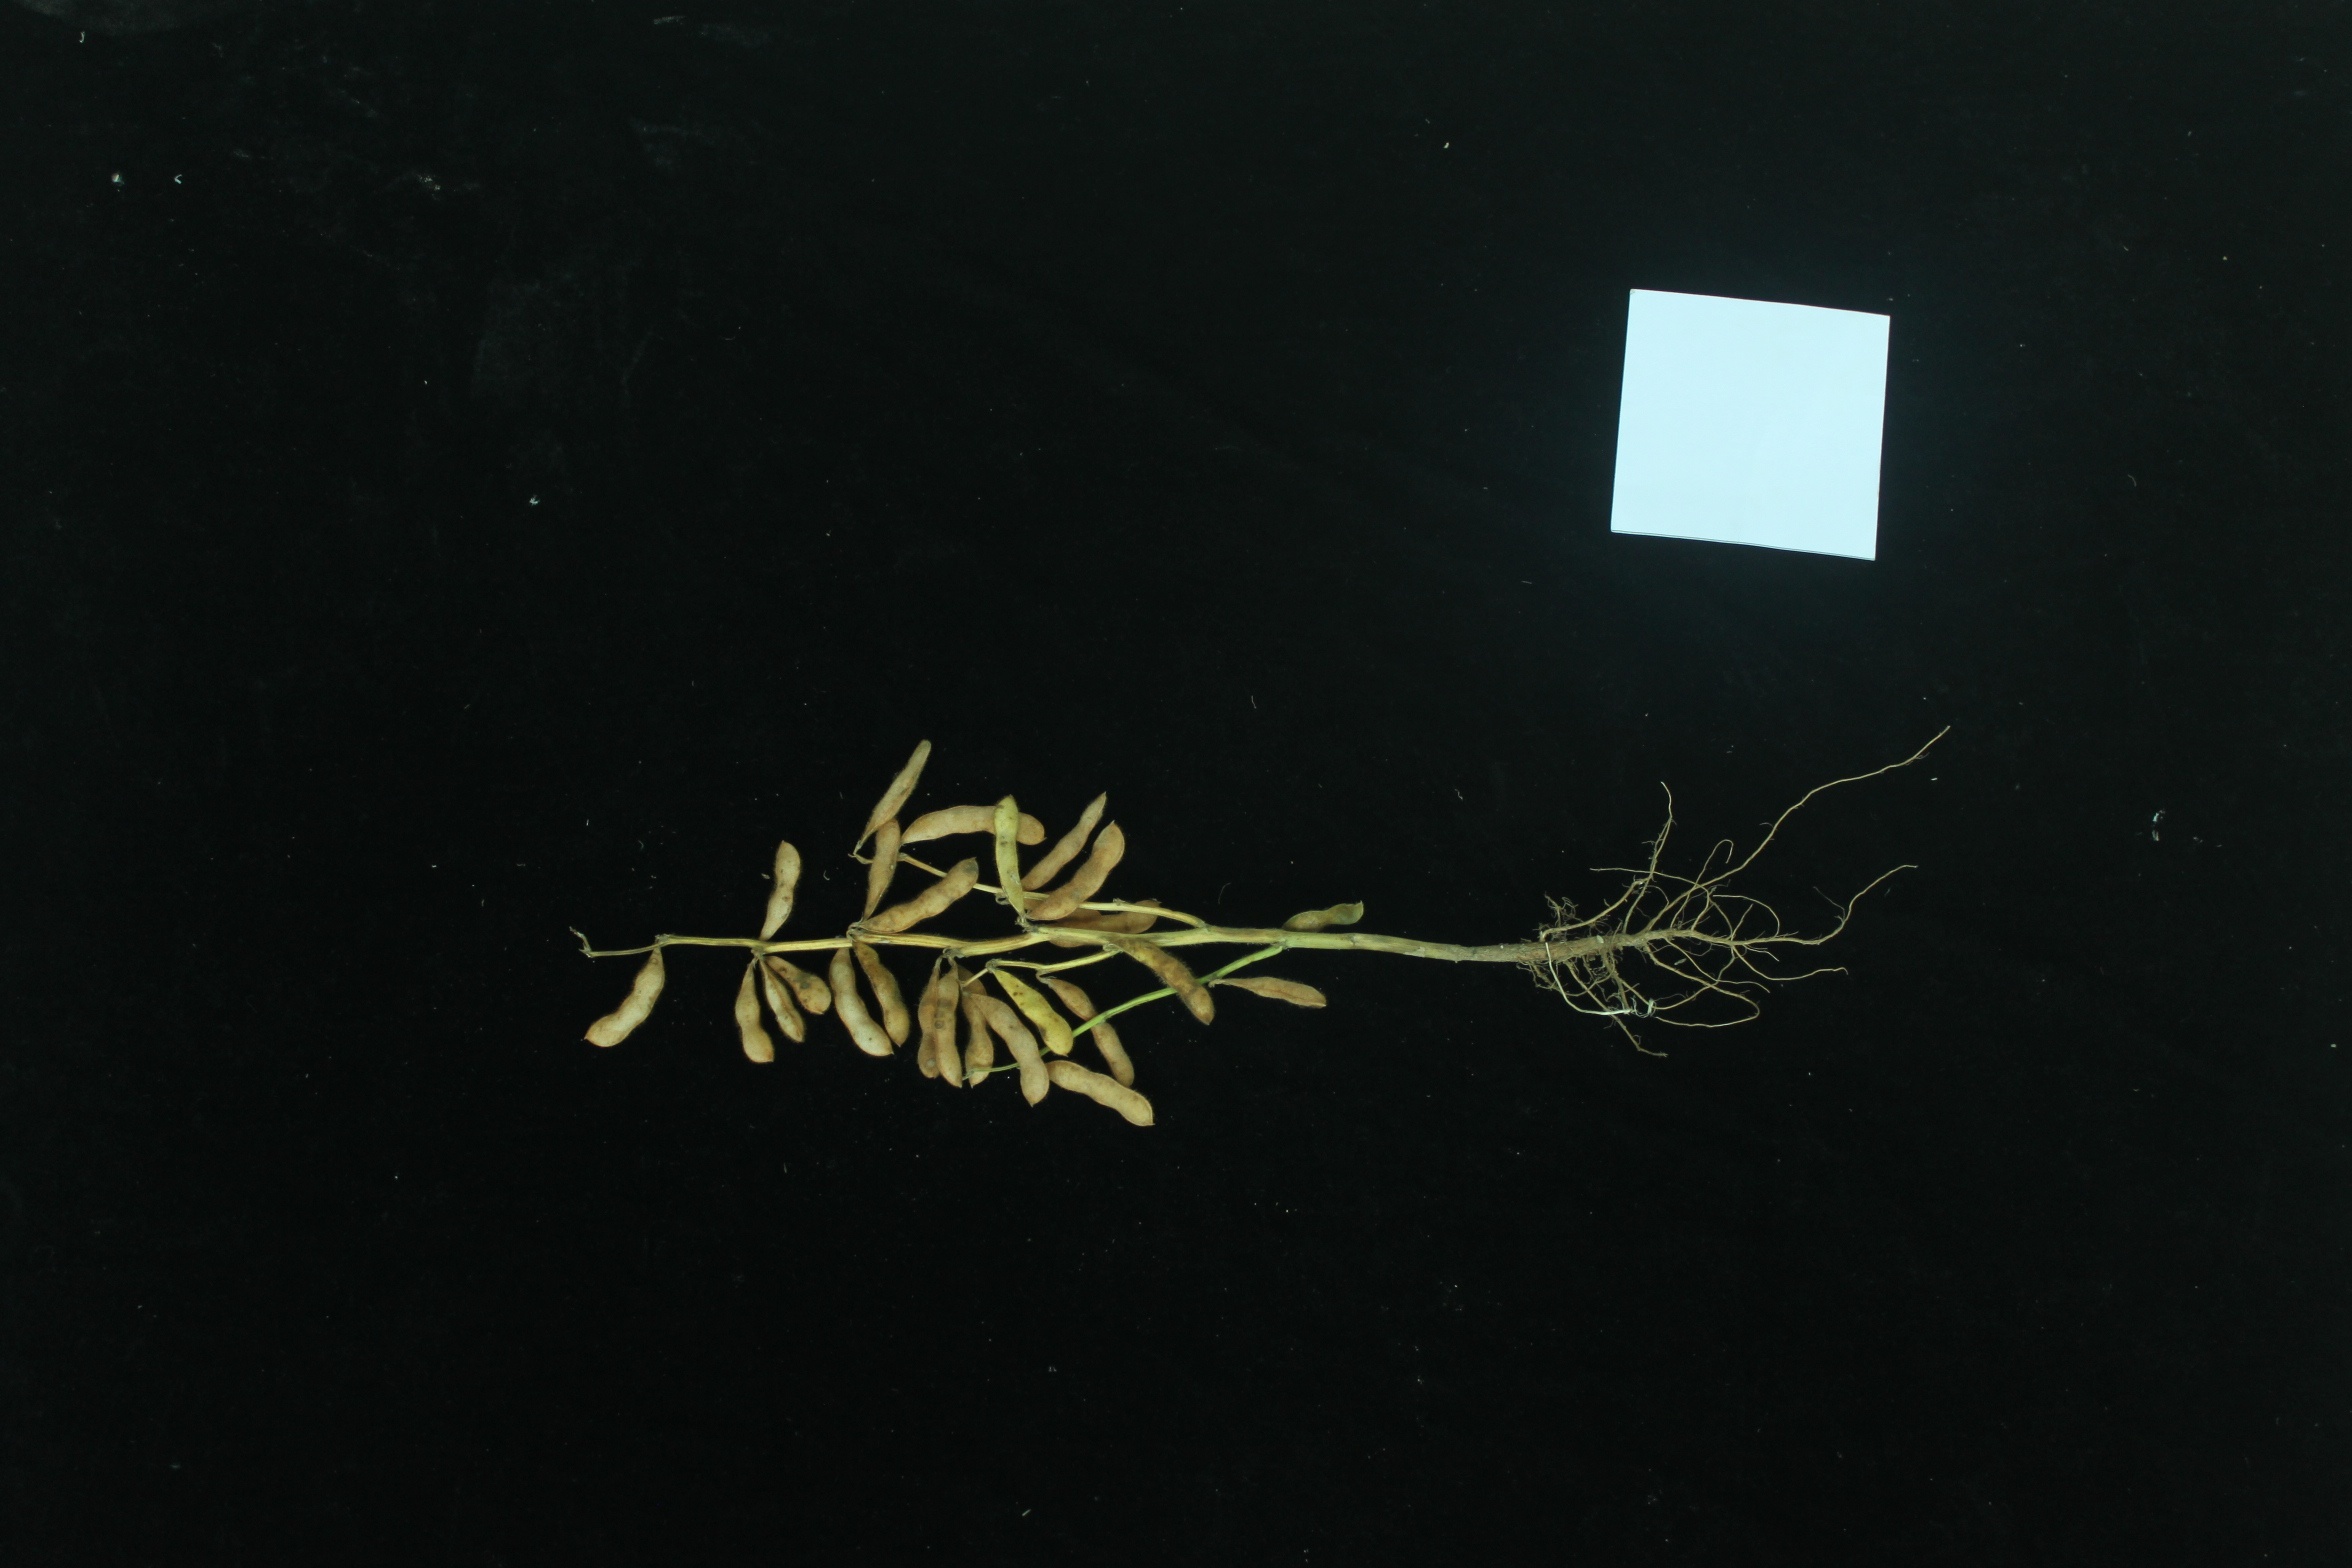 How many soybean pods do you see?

25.